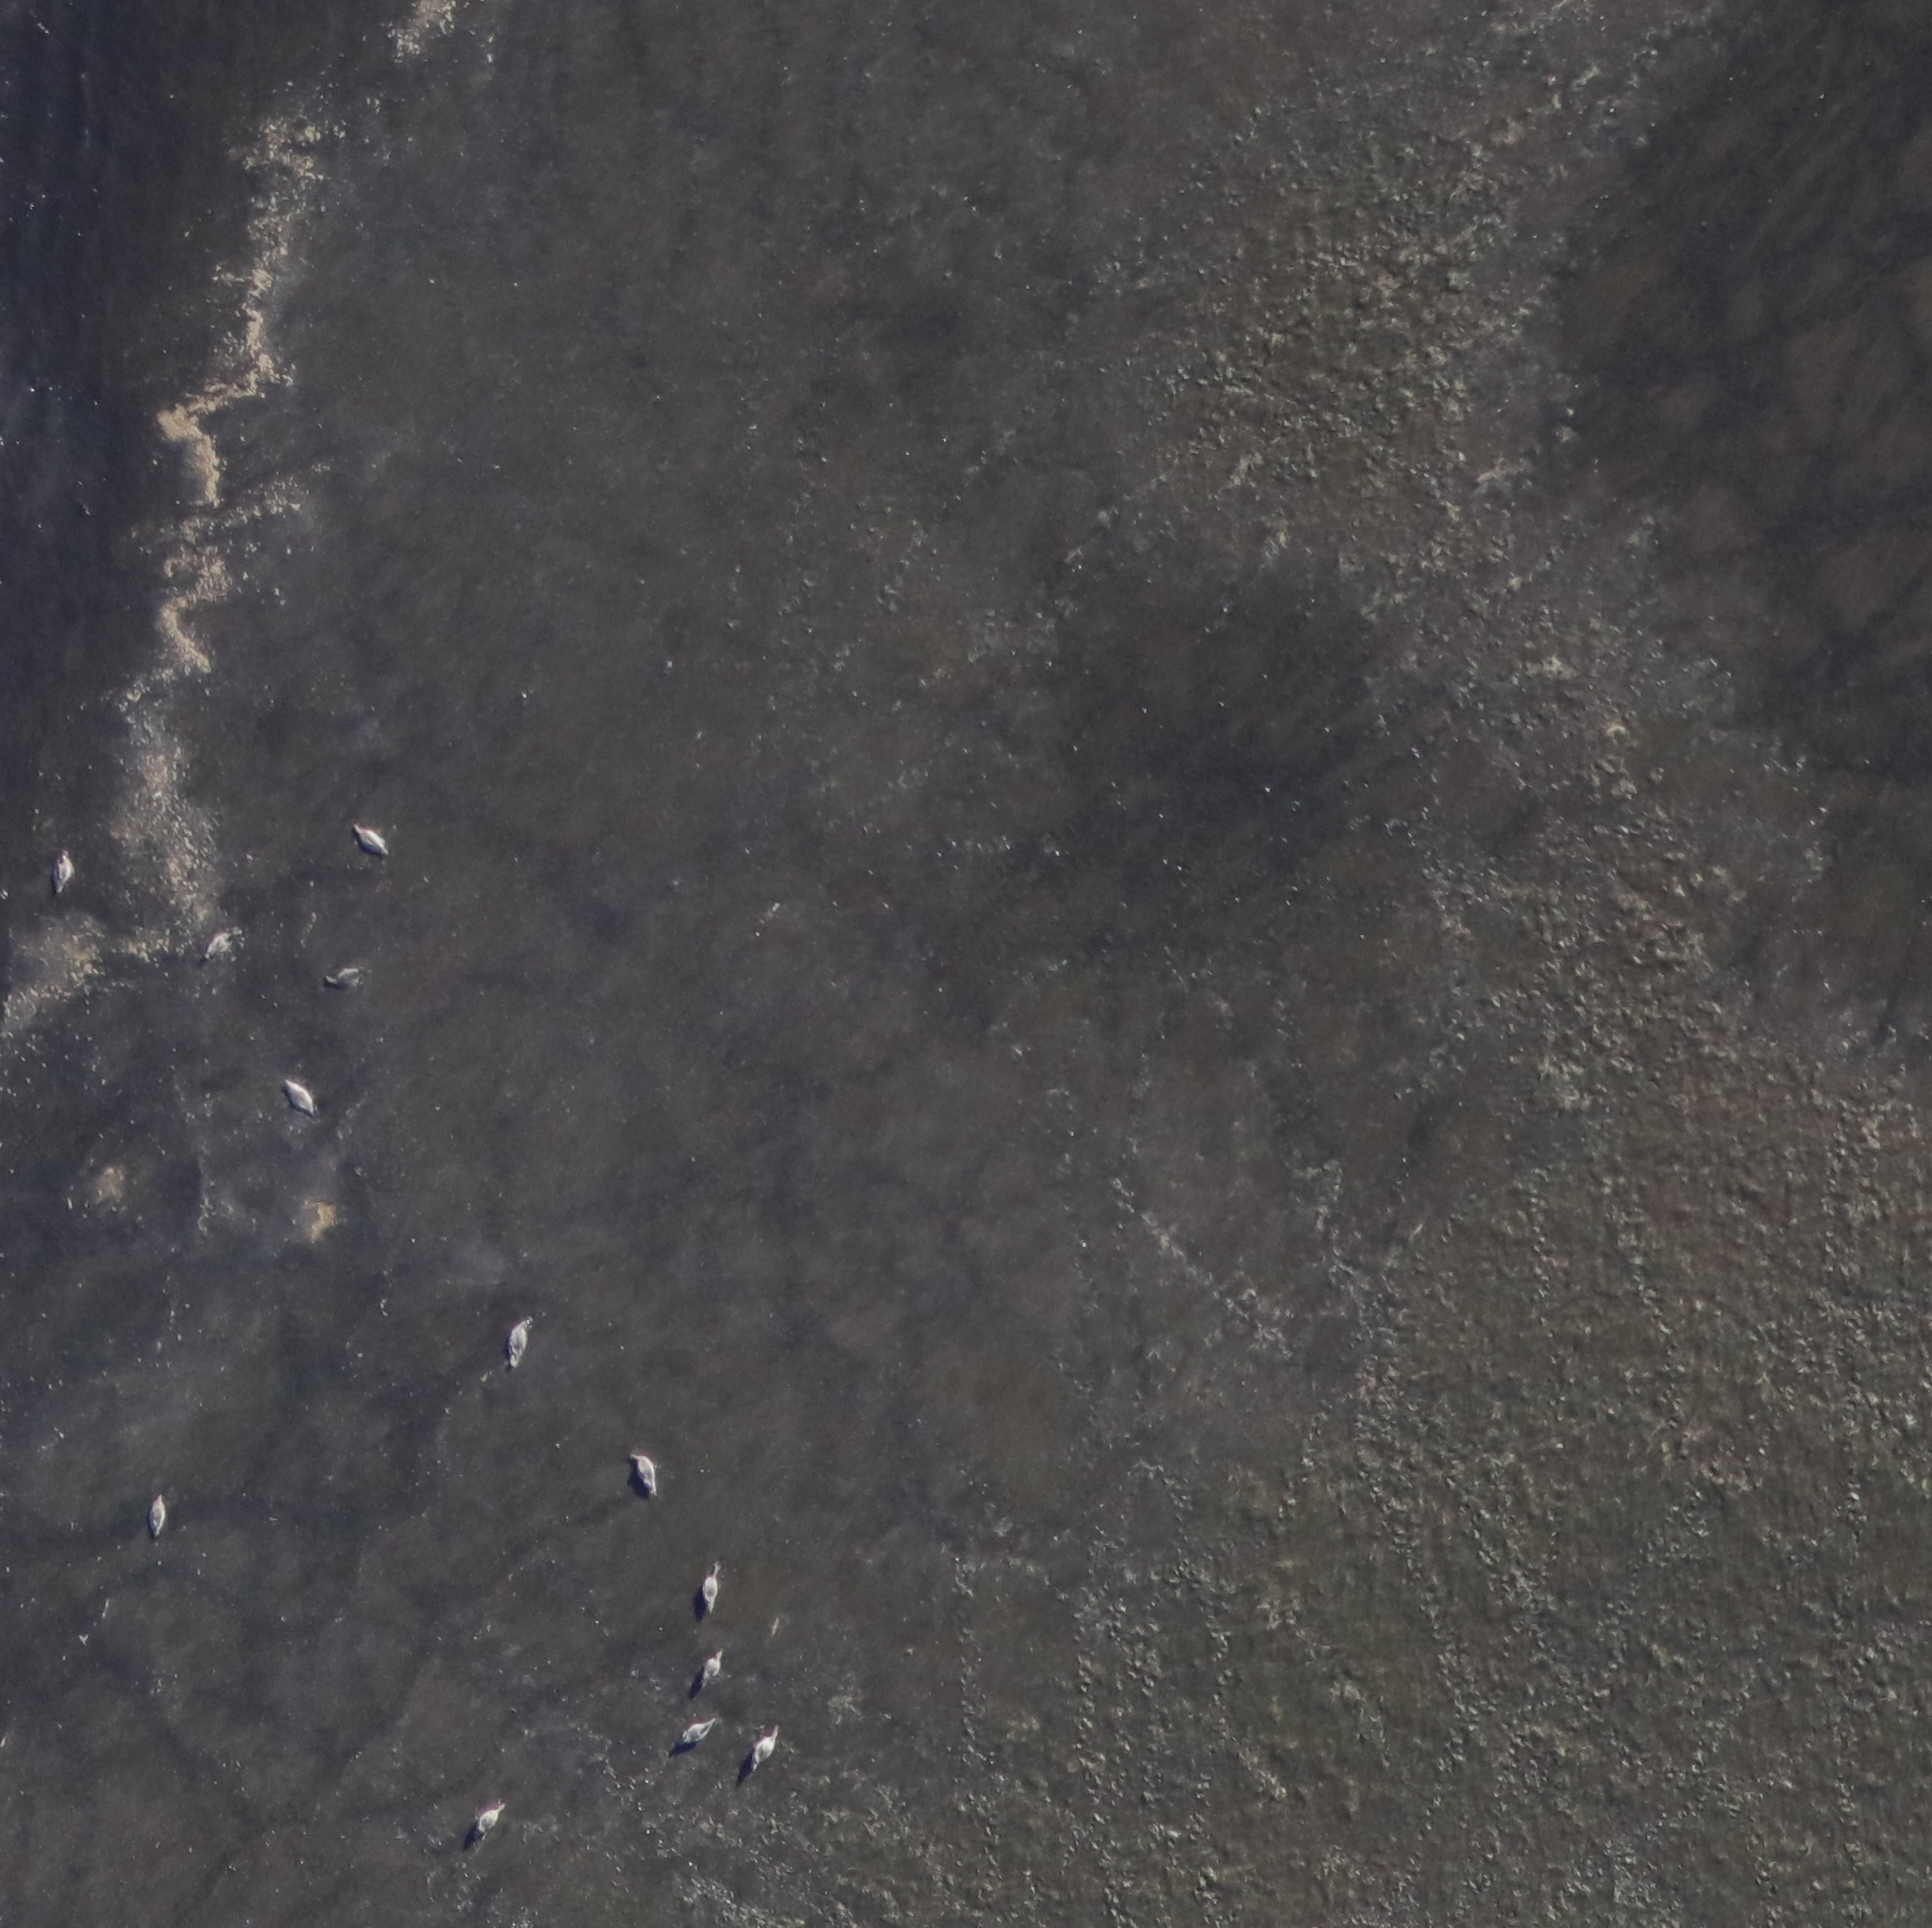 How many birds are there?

13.